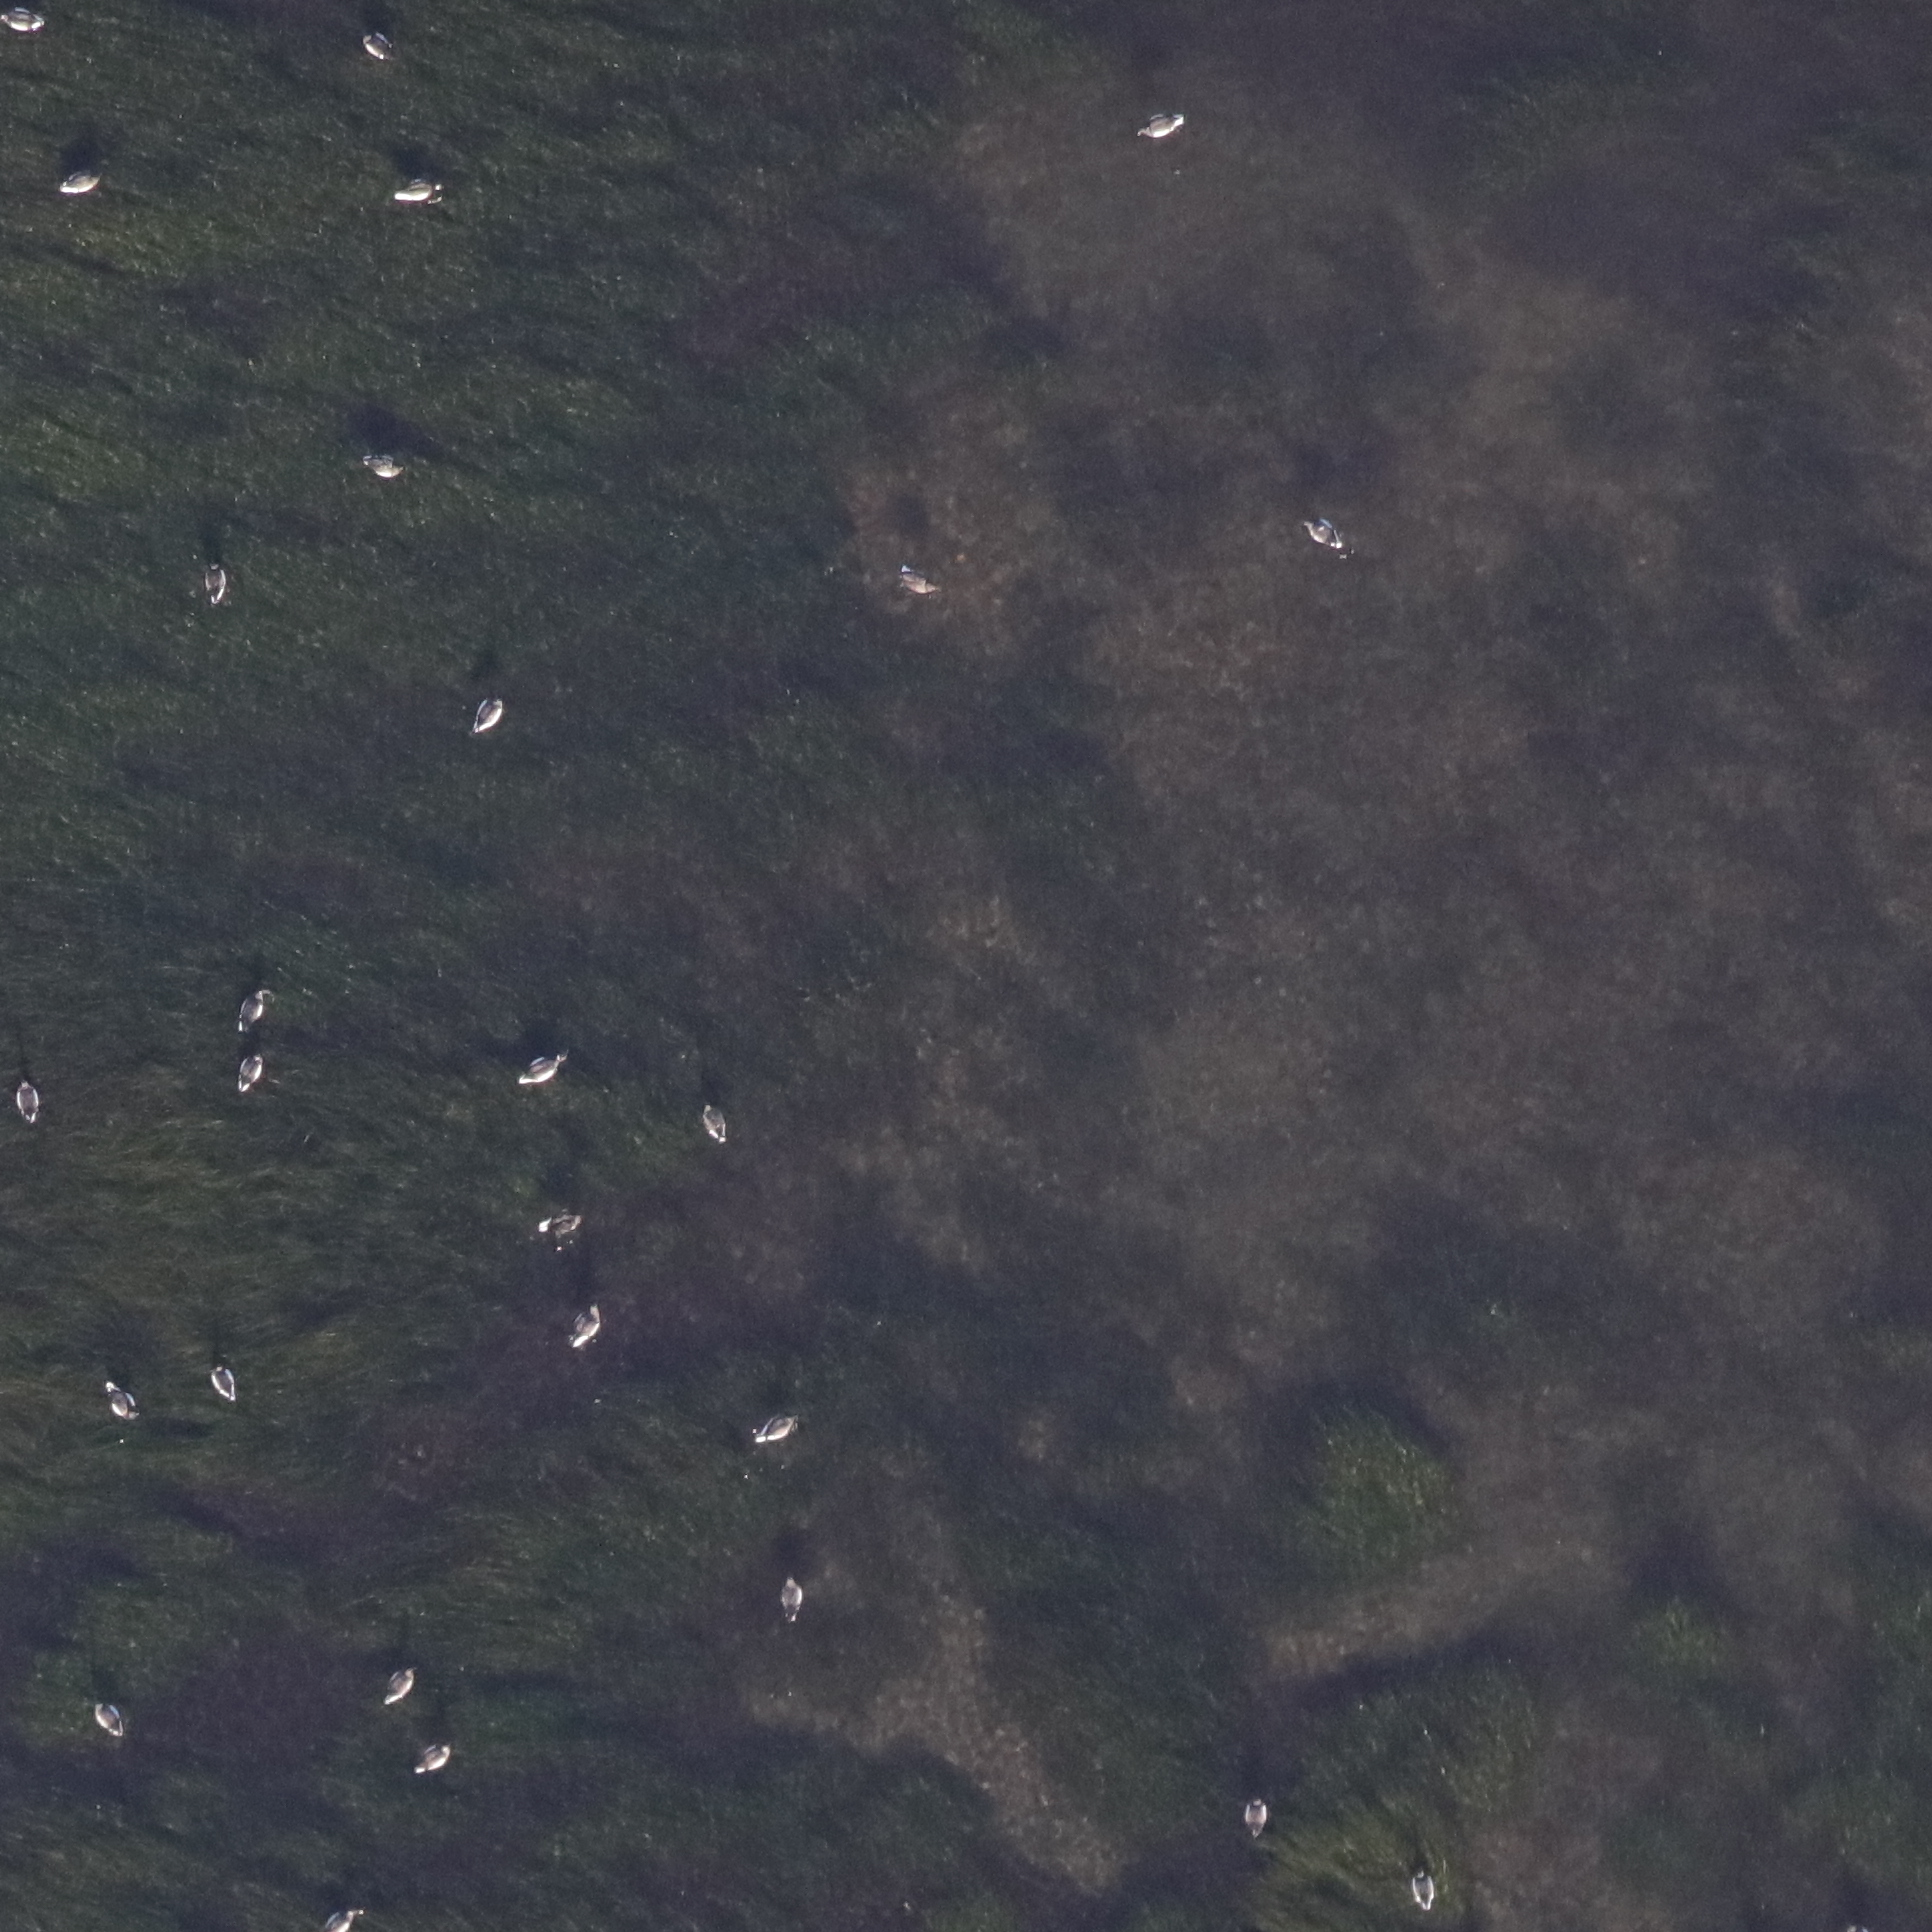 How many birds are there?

27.